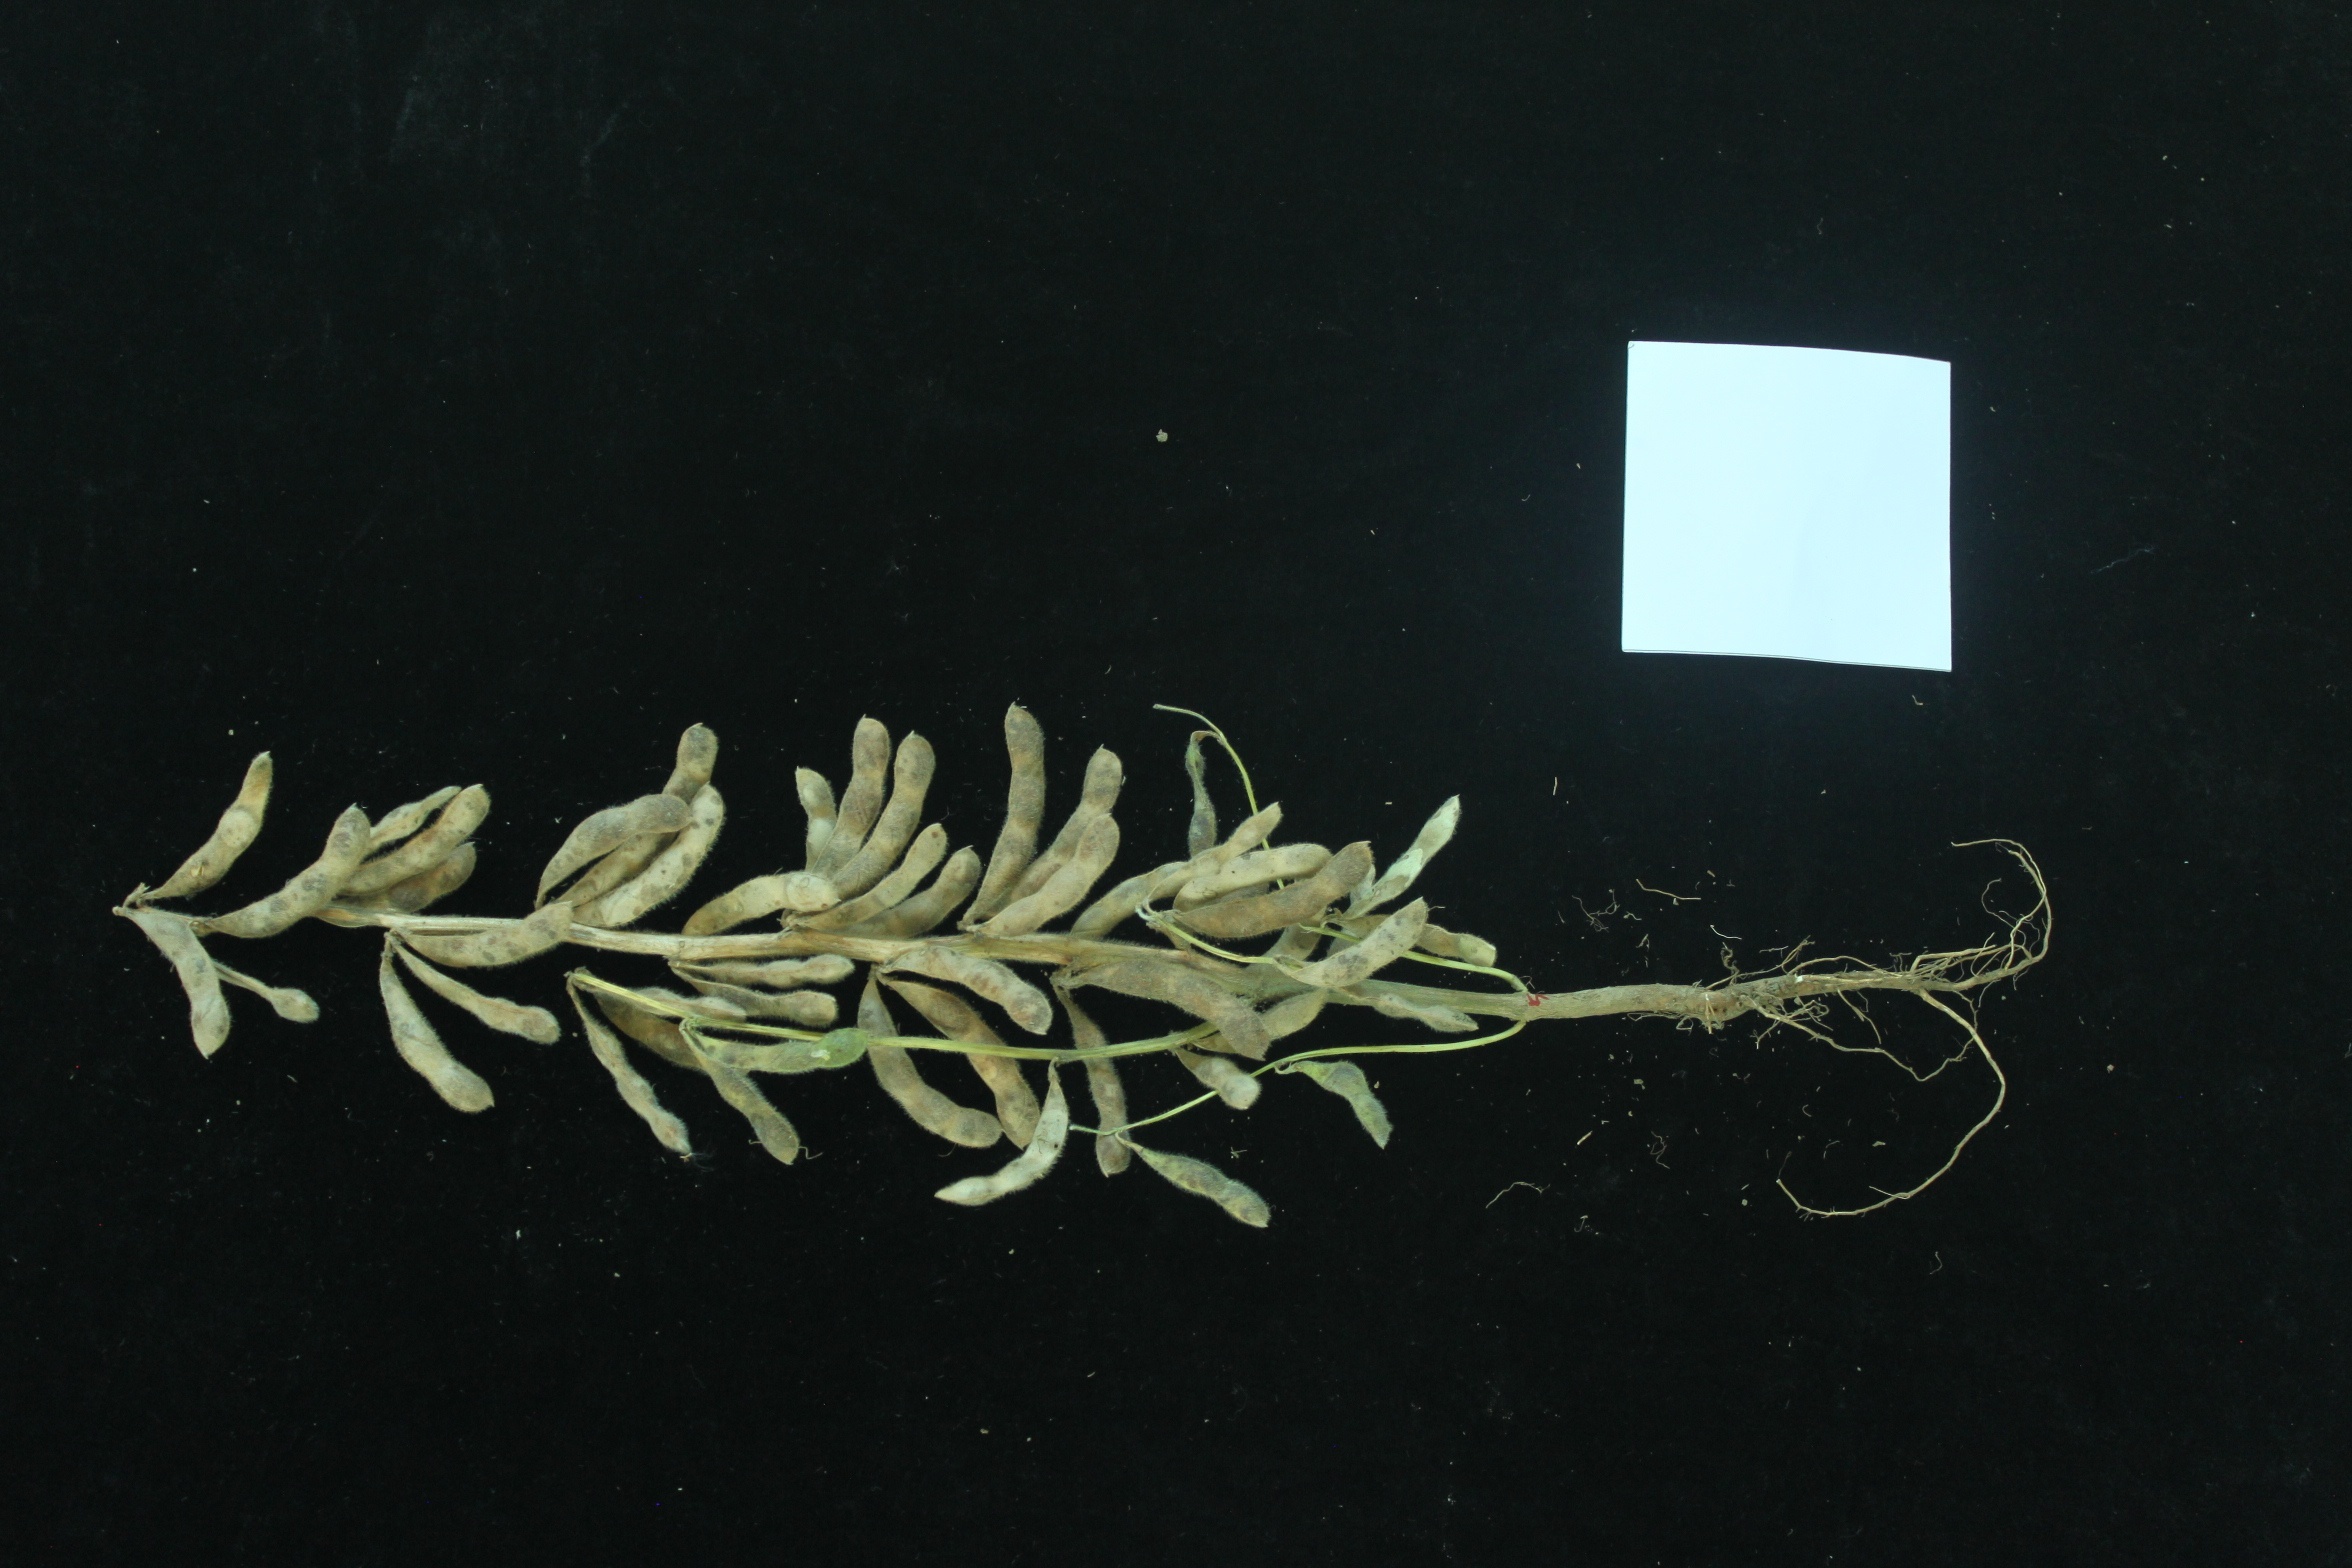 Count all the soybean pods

46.